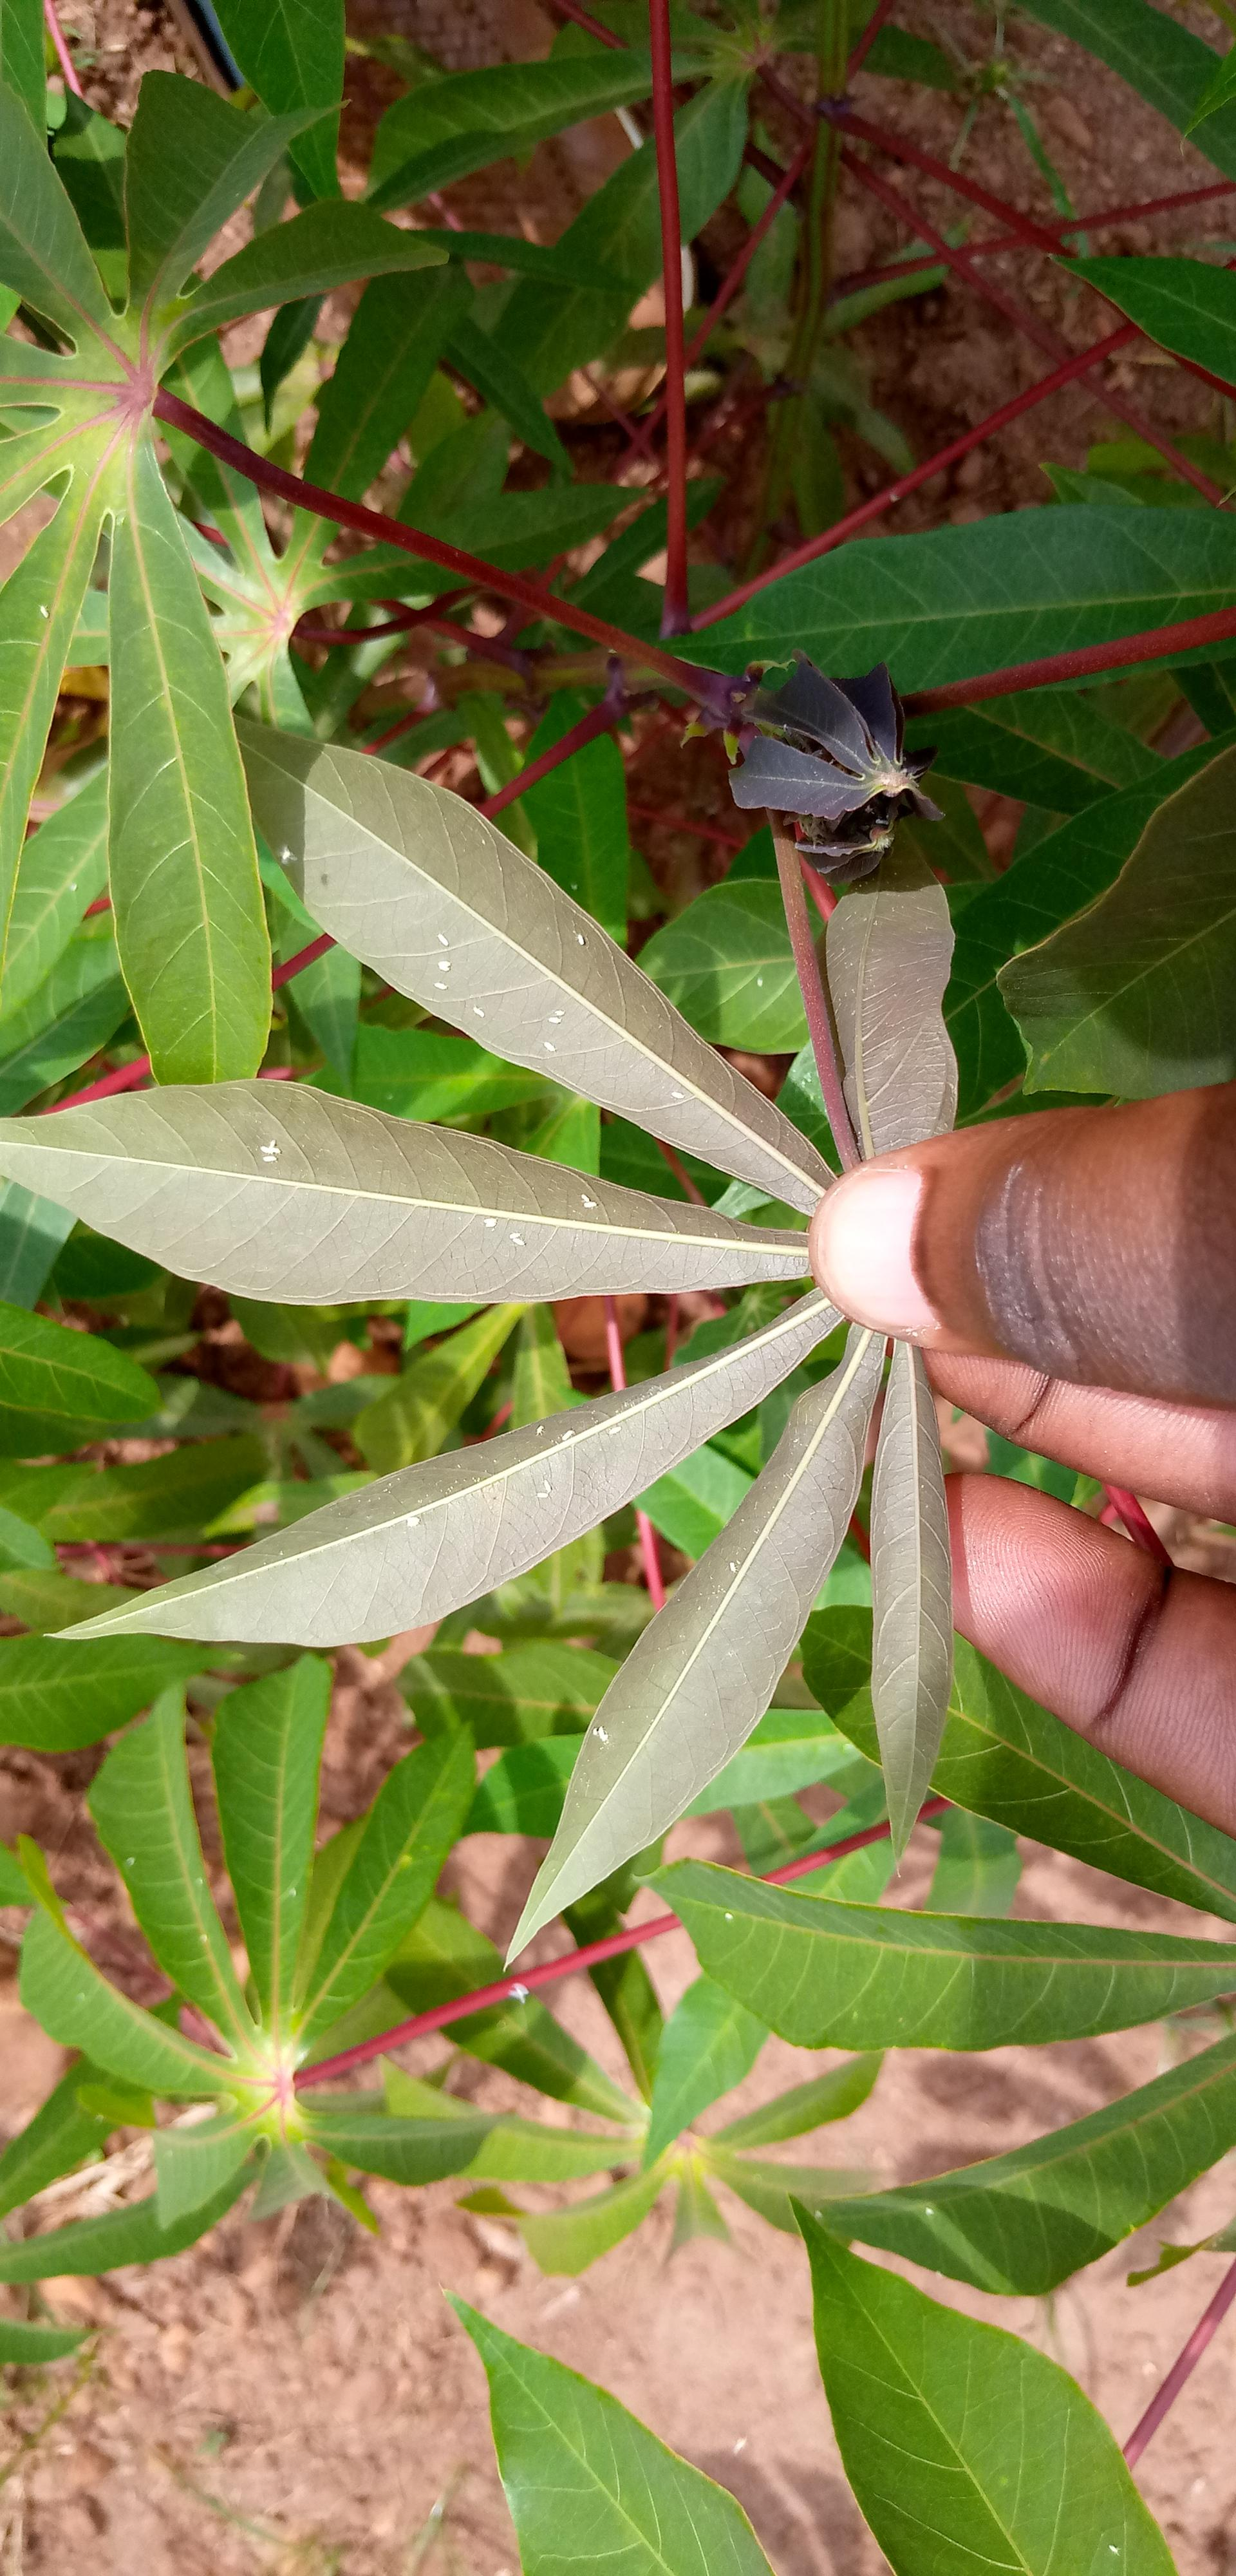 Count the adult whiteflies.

32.